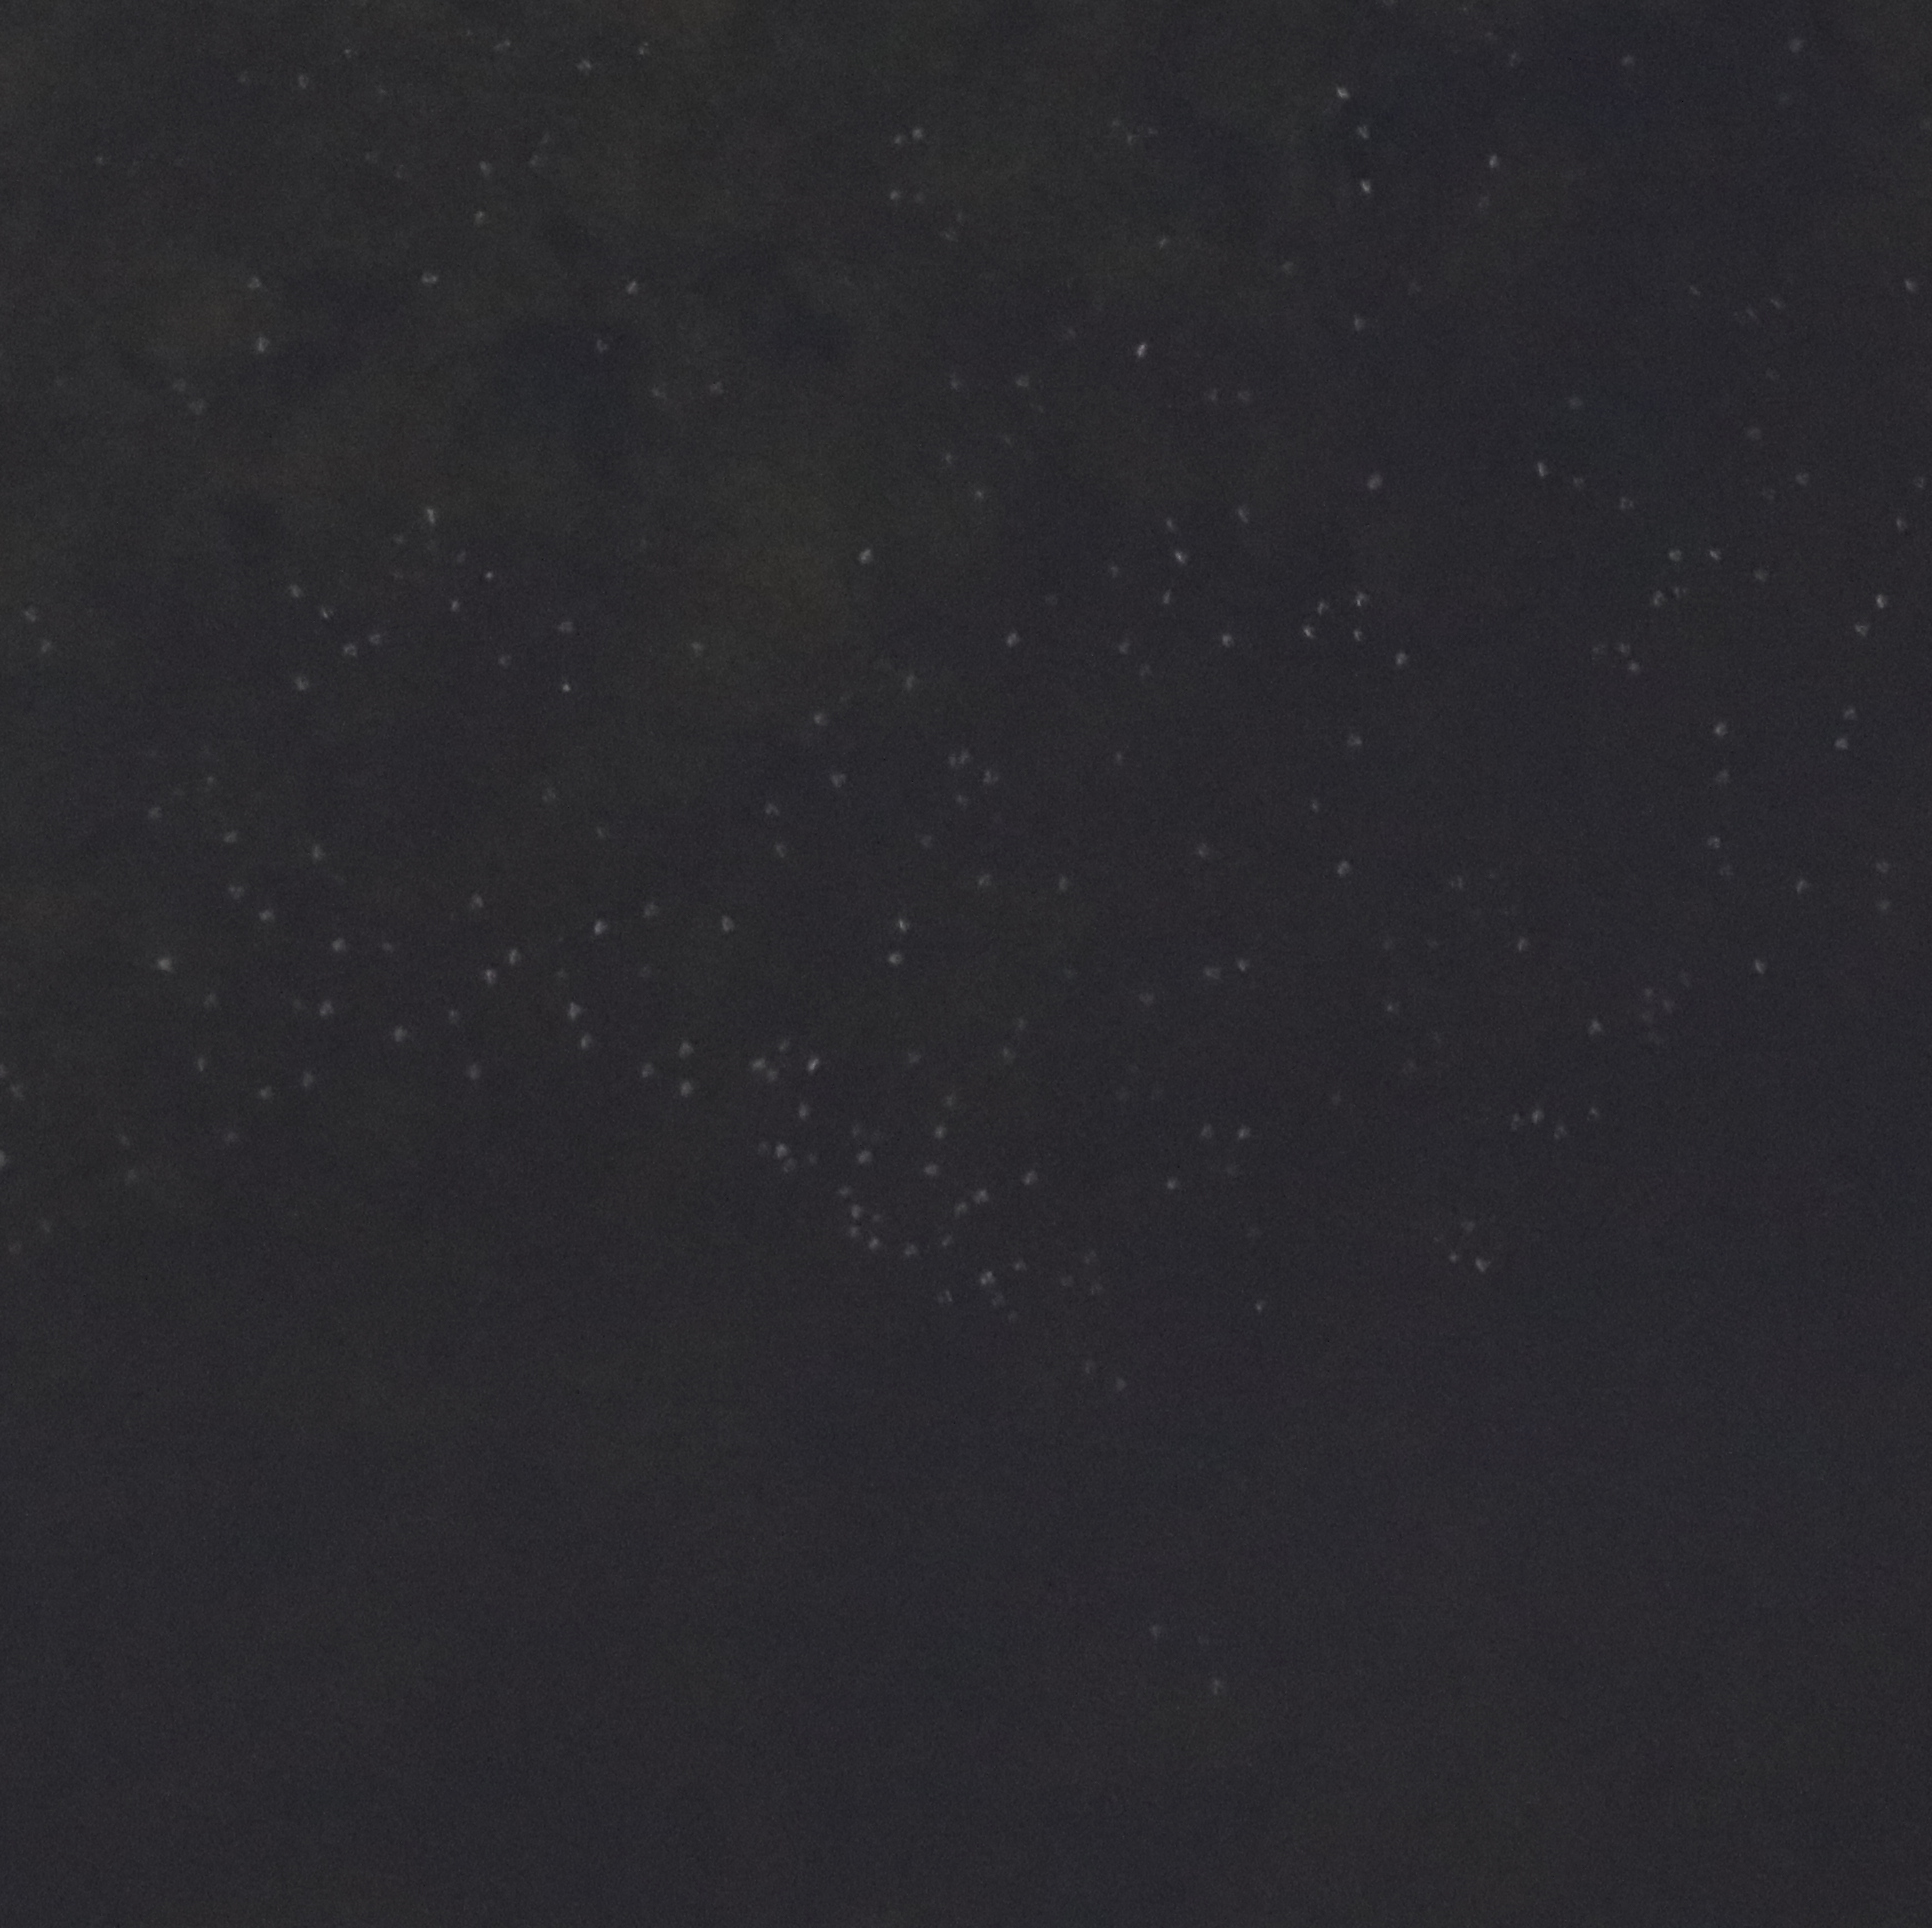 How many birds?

240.